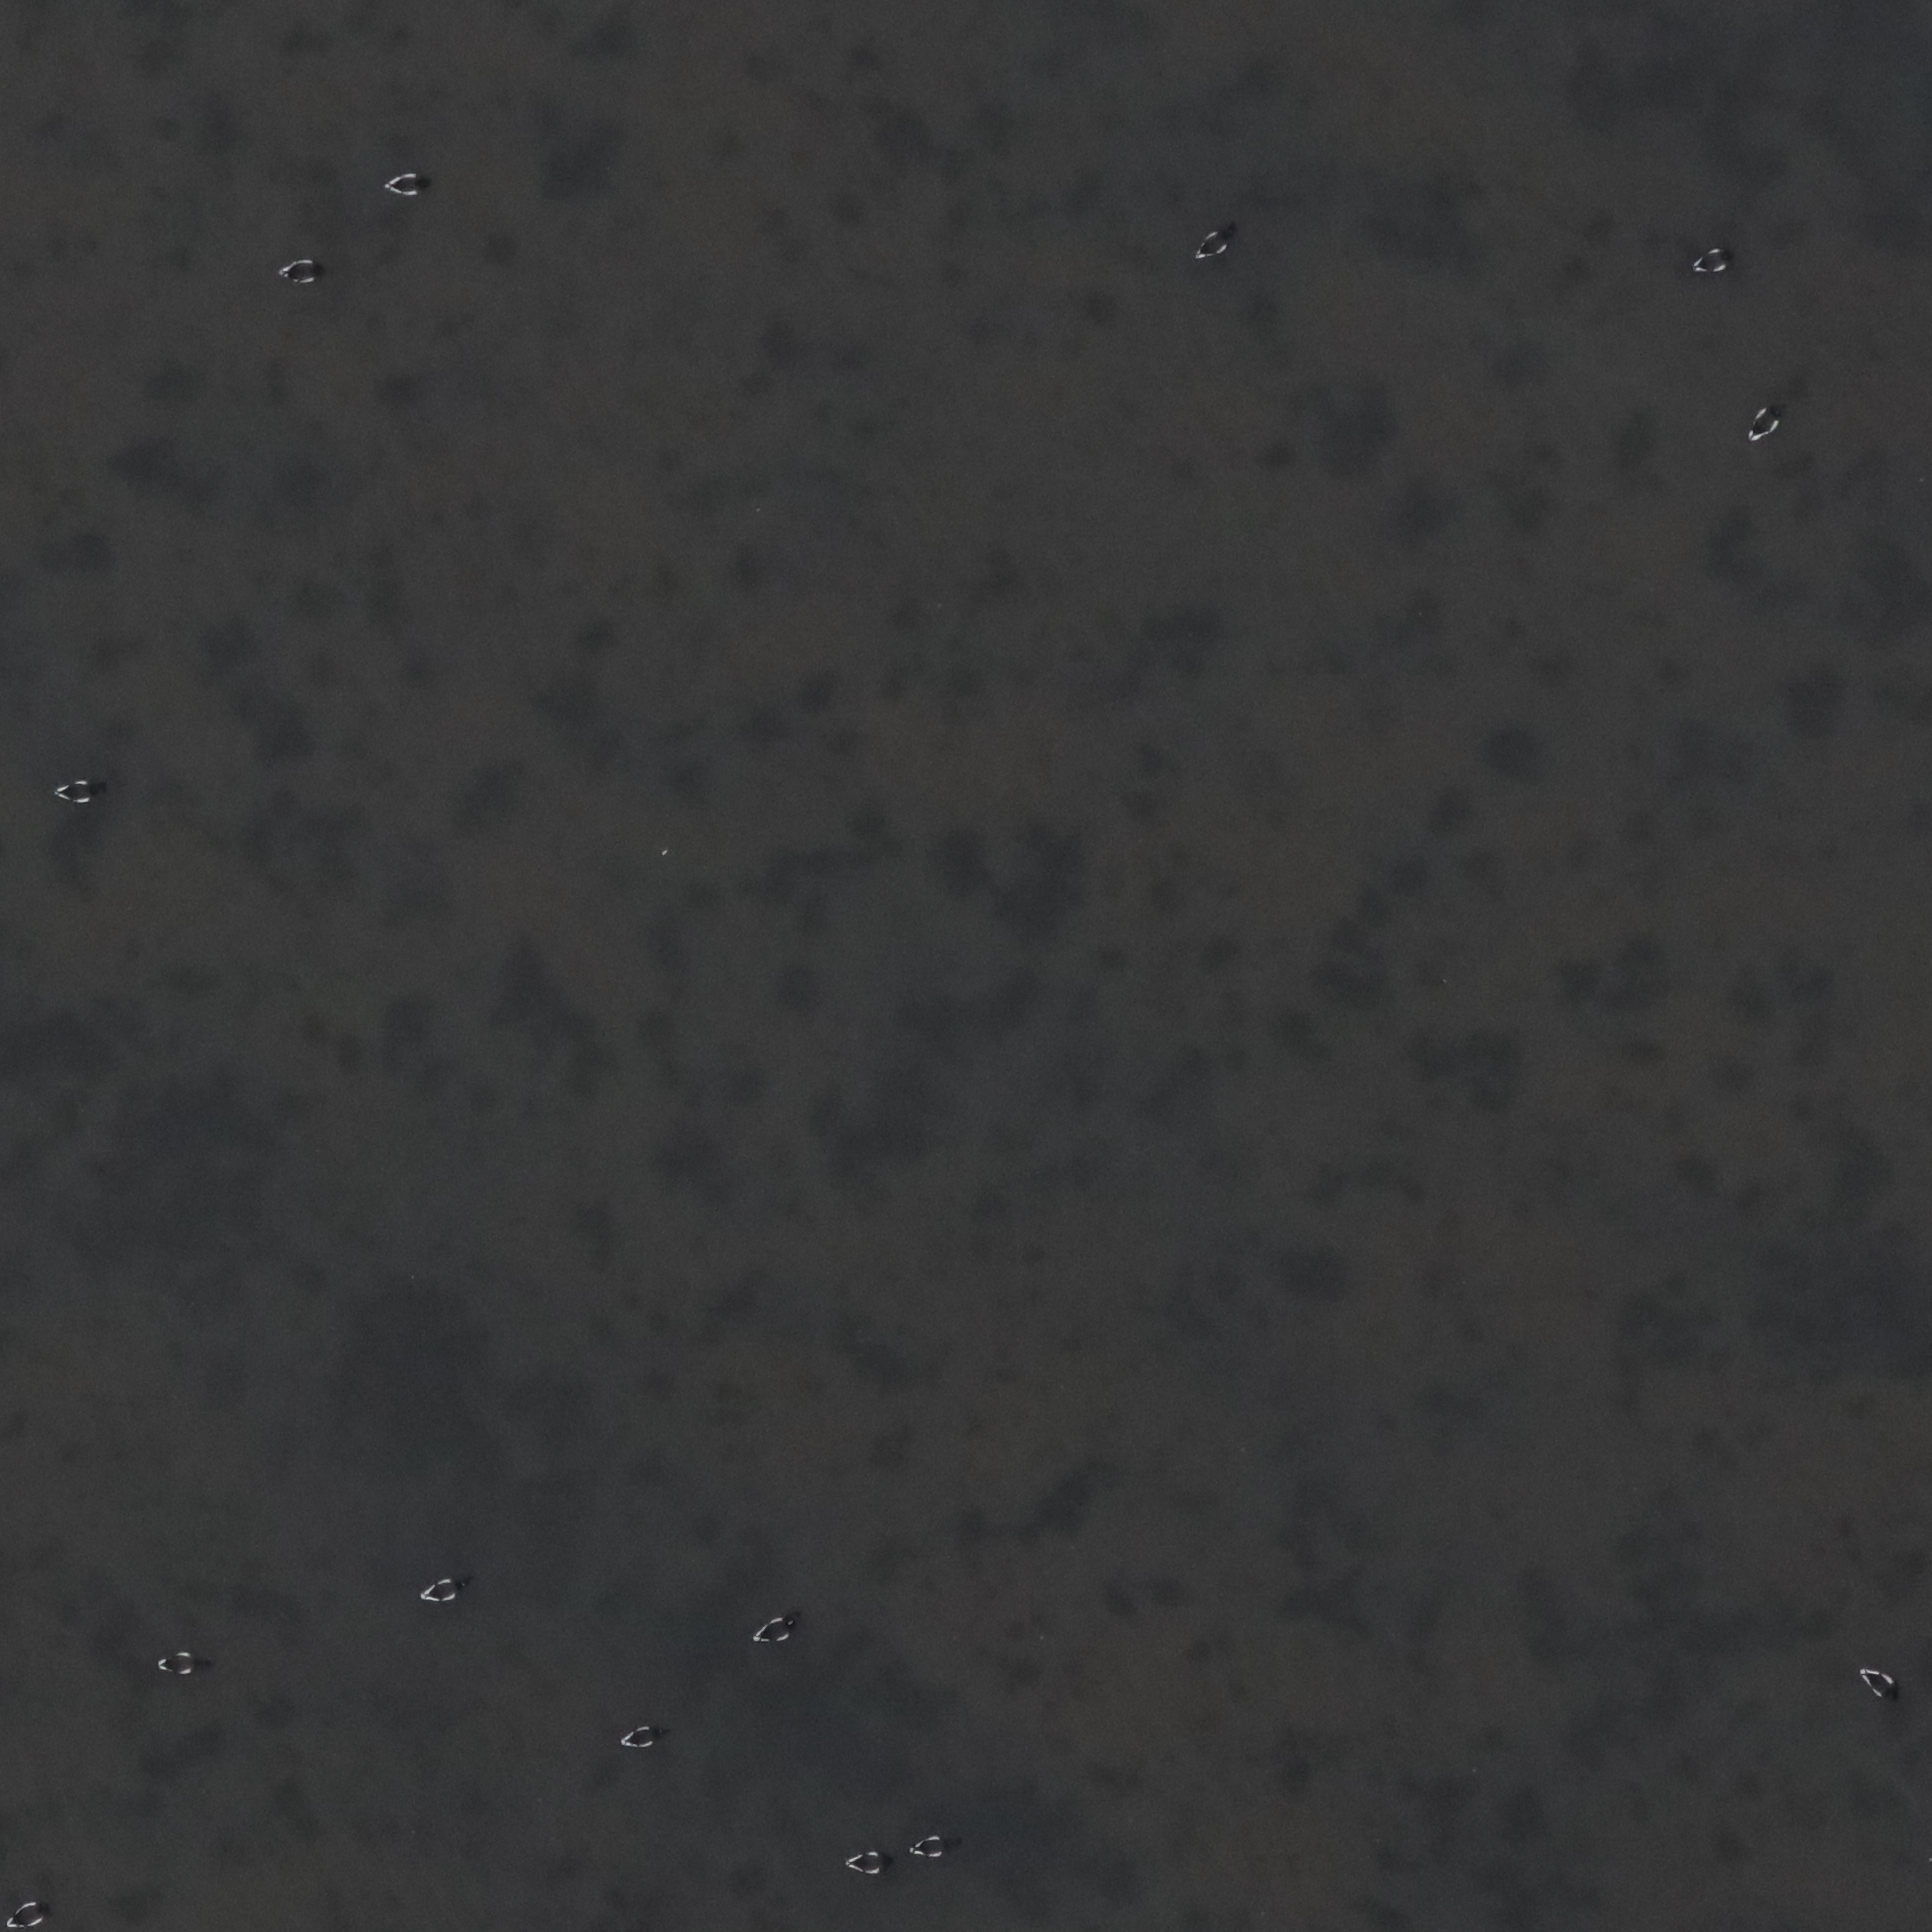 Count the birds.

14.